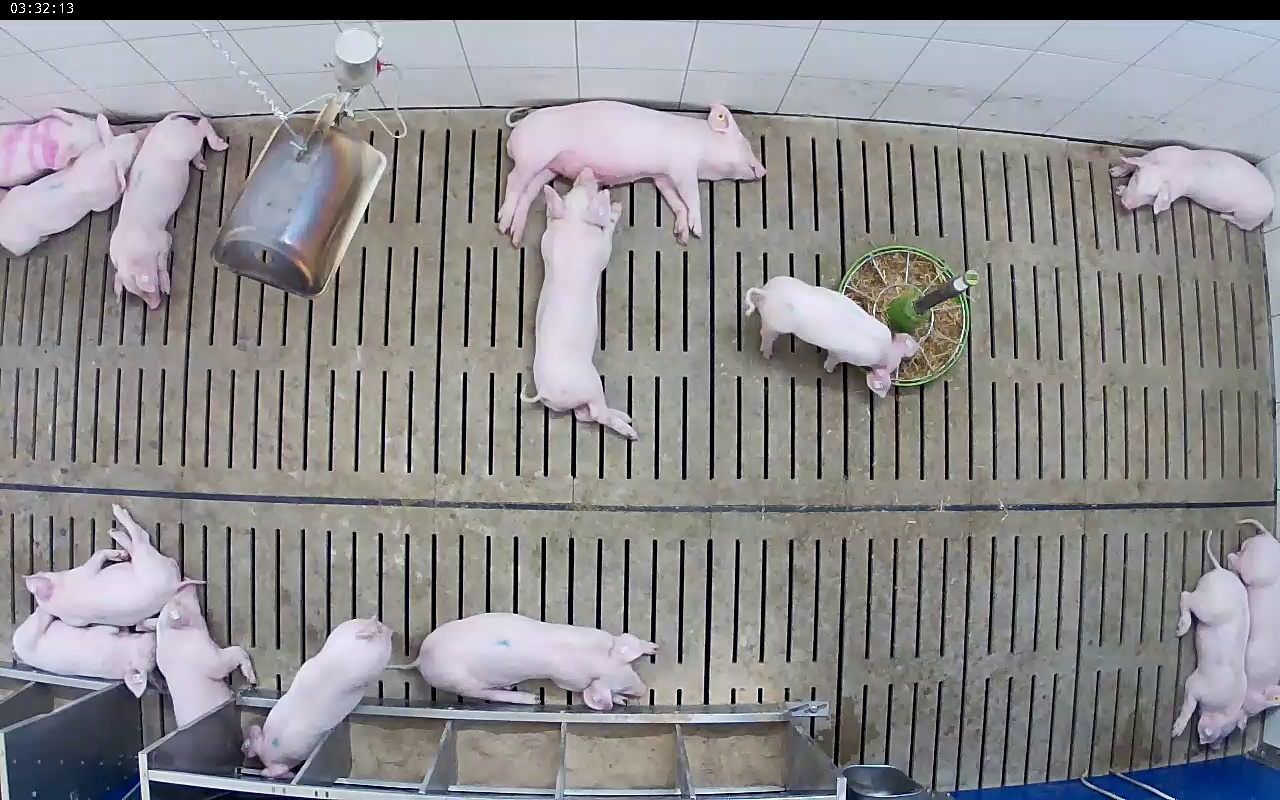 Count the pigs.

14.